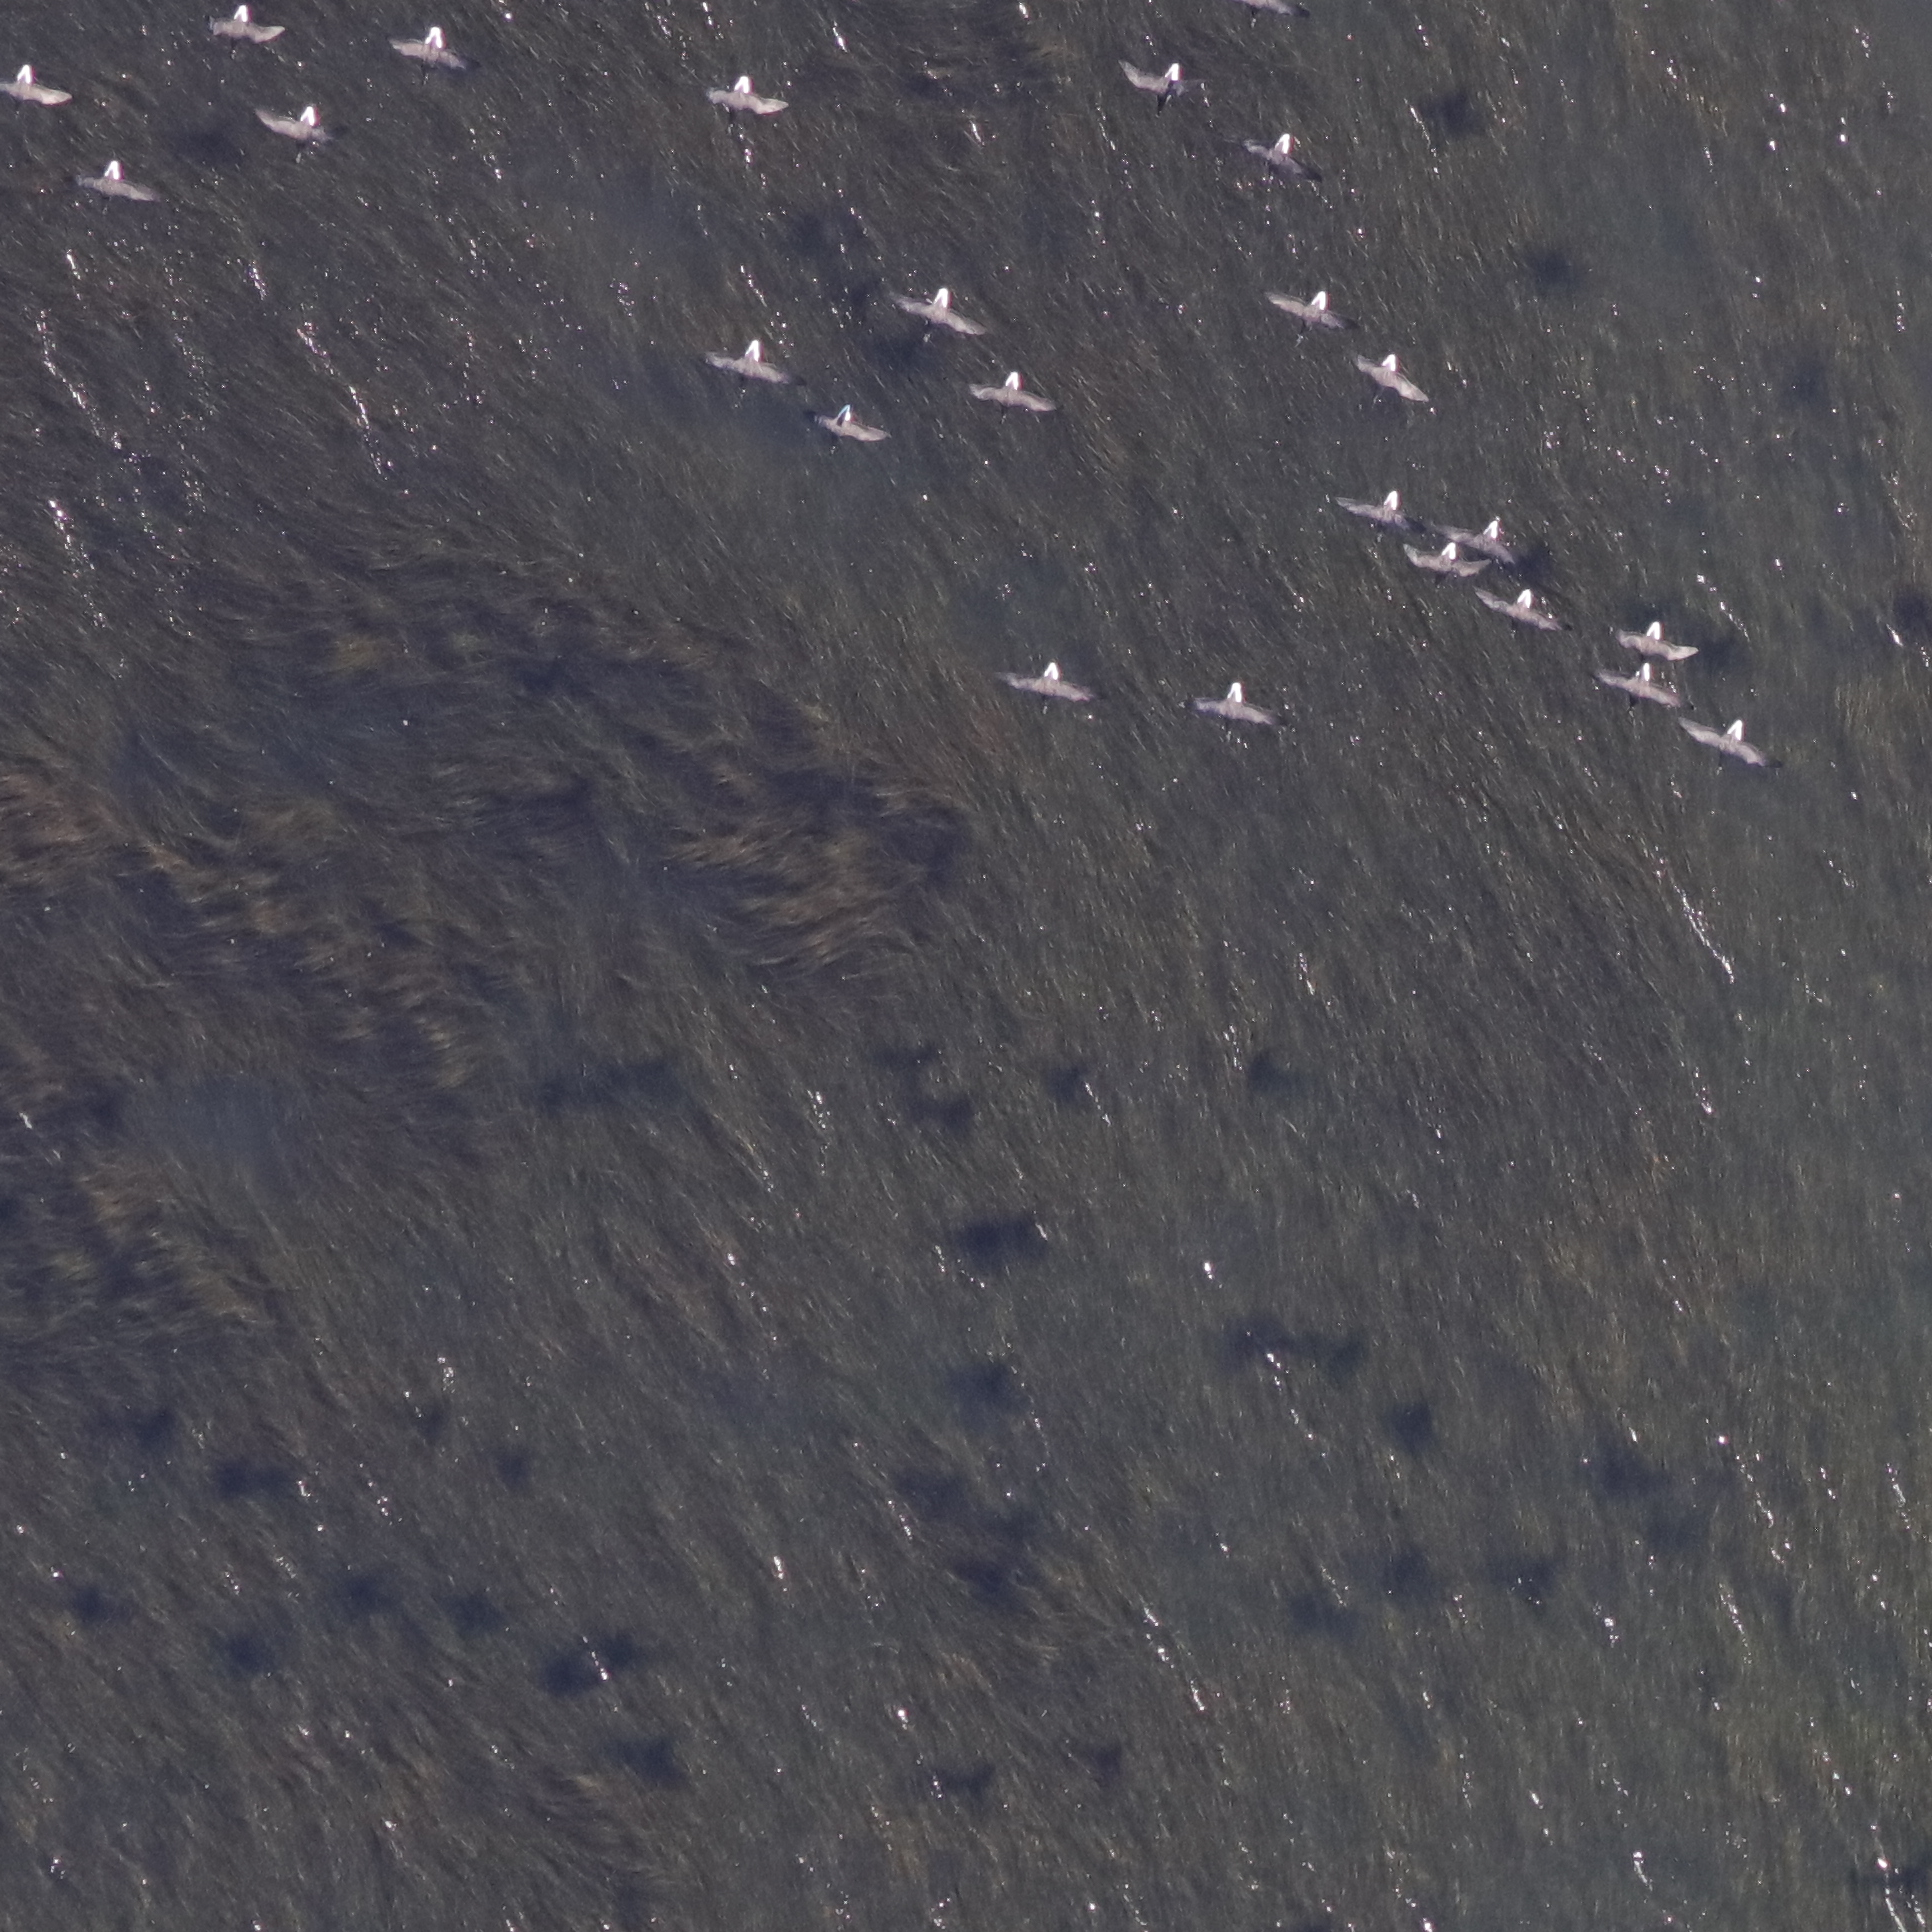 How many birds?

23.